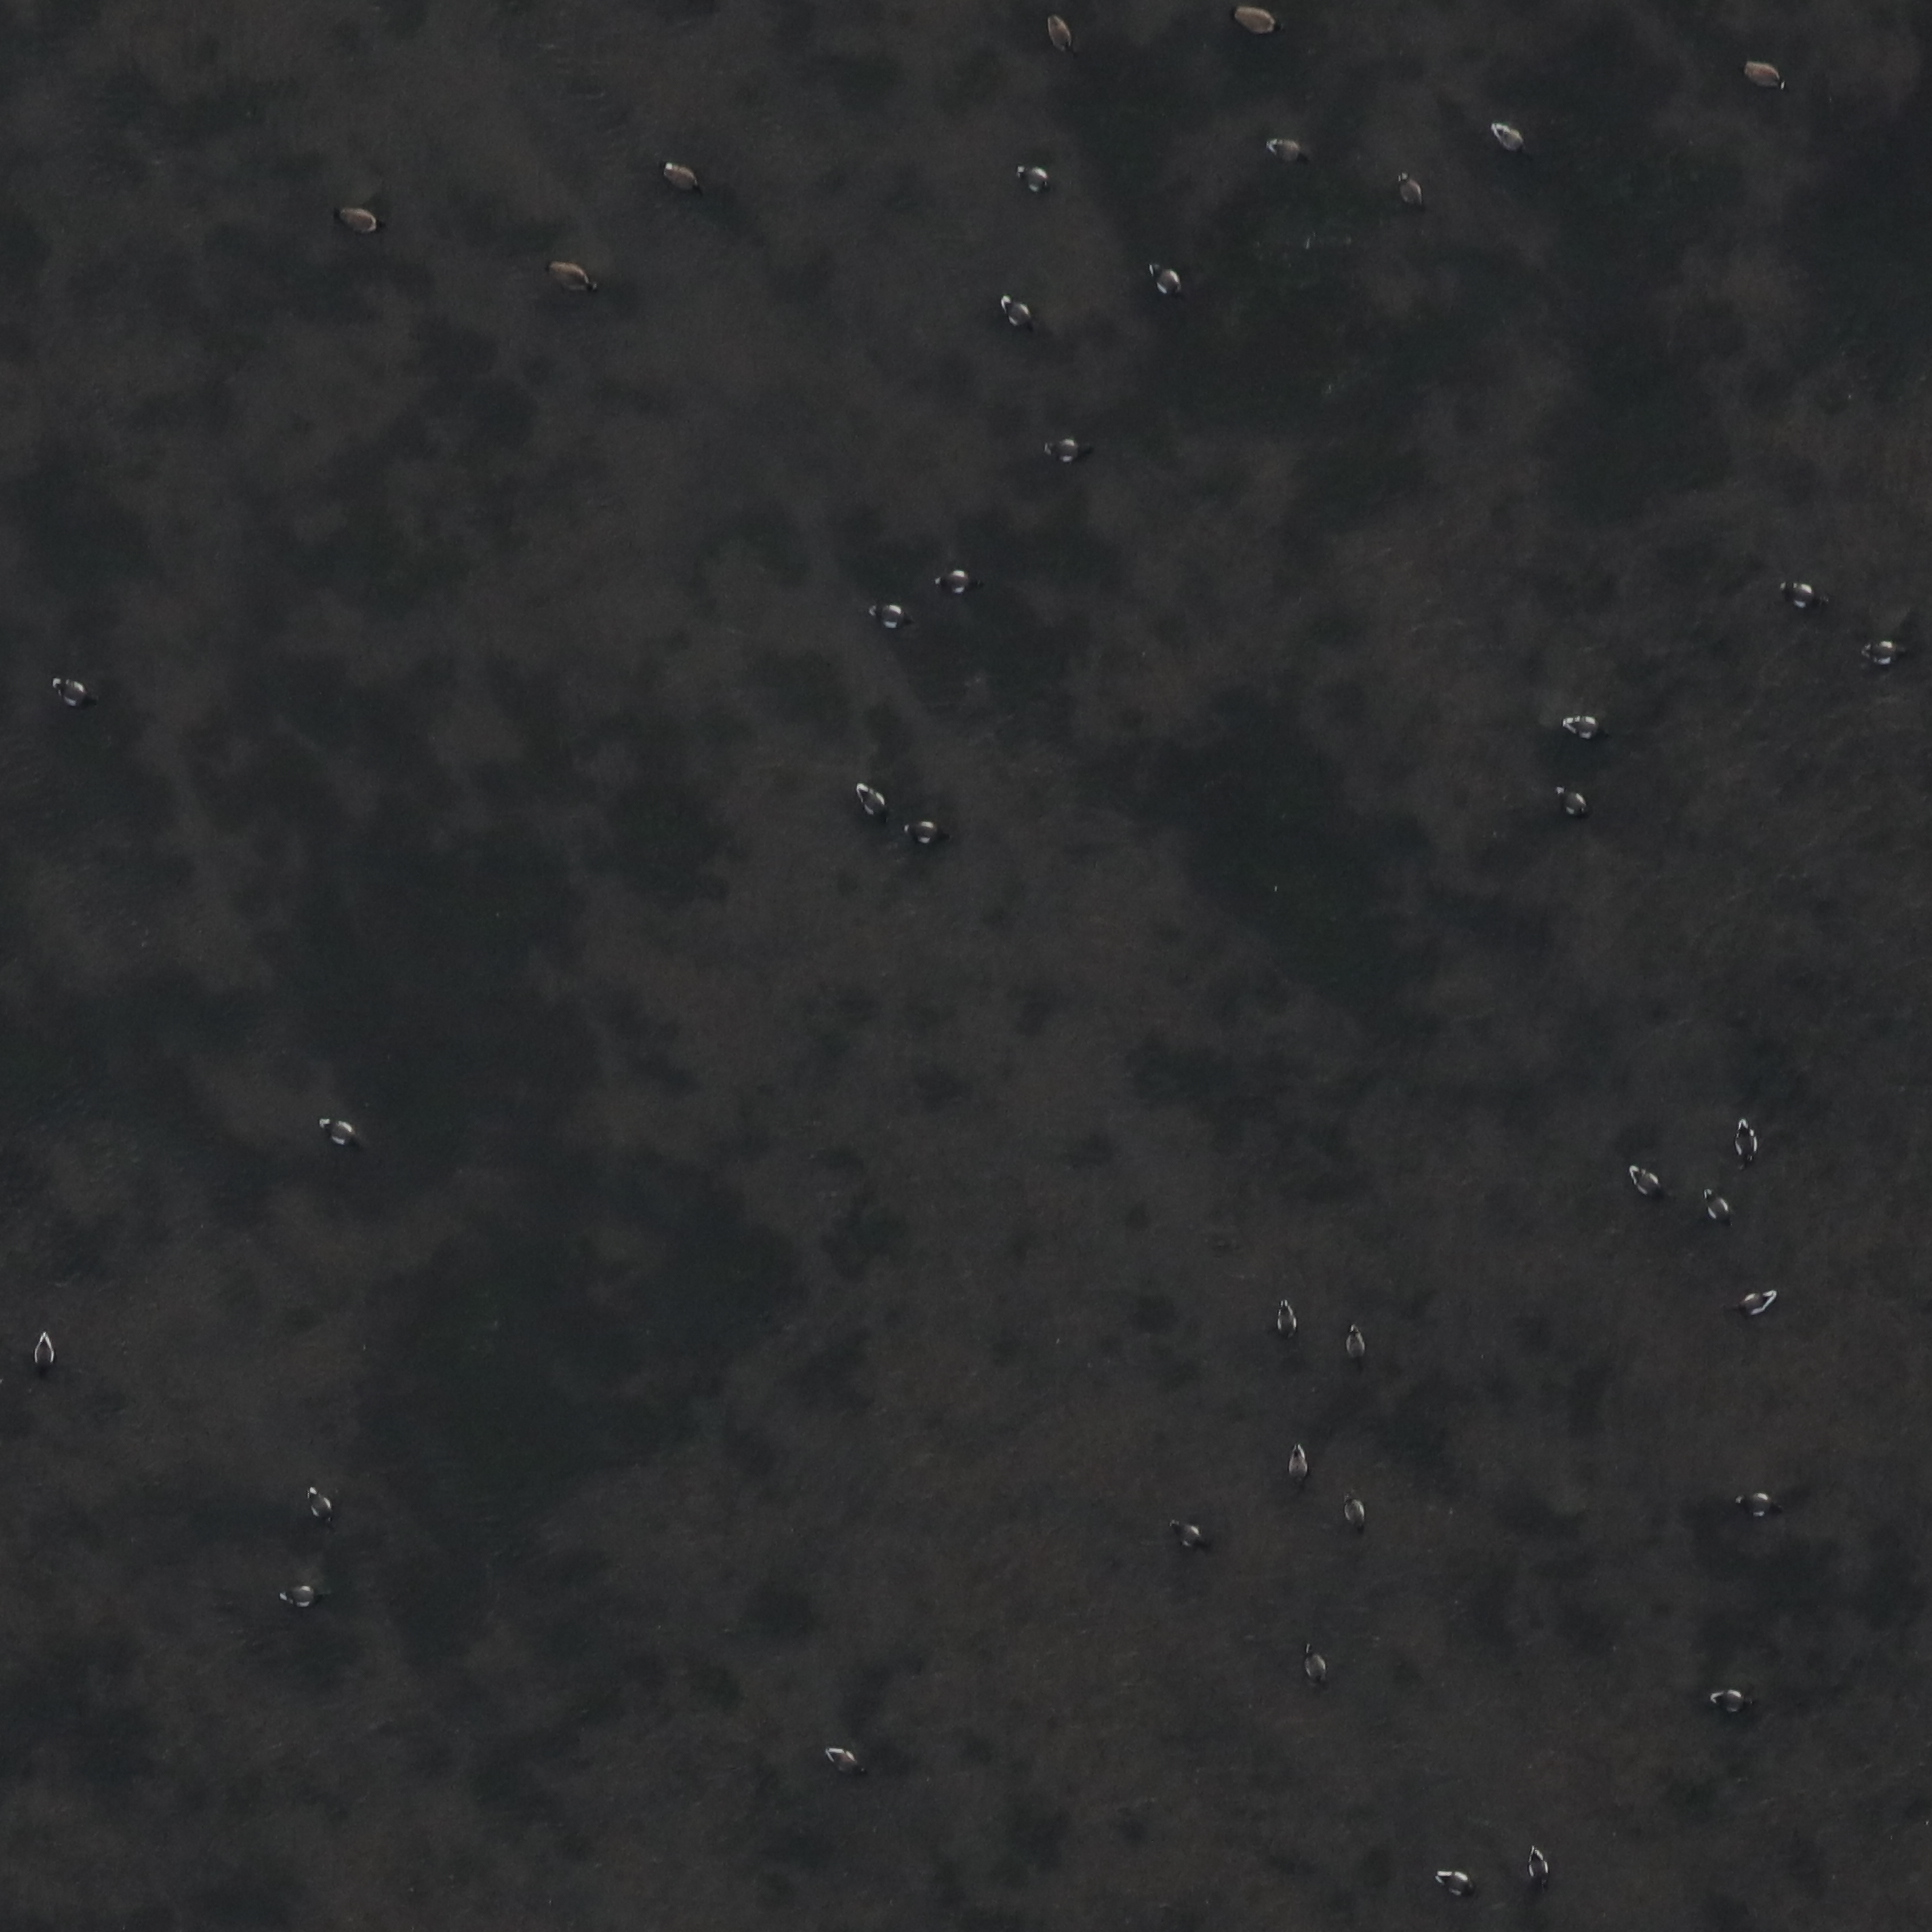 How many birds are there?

41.